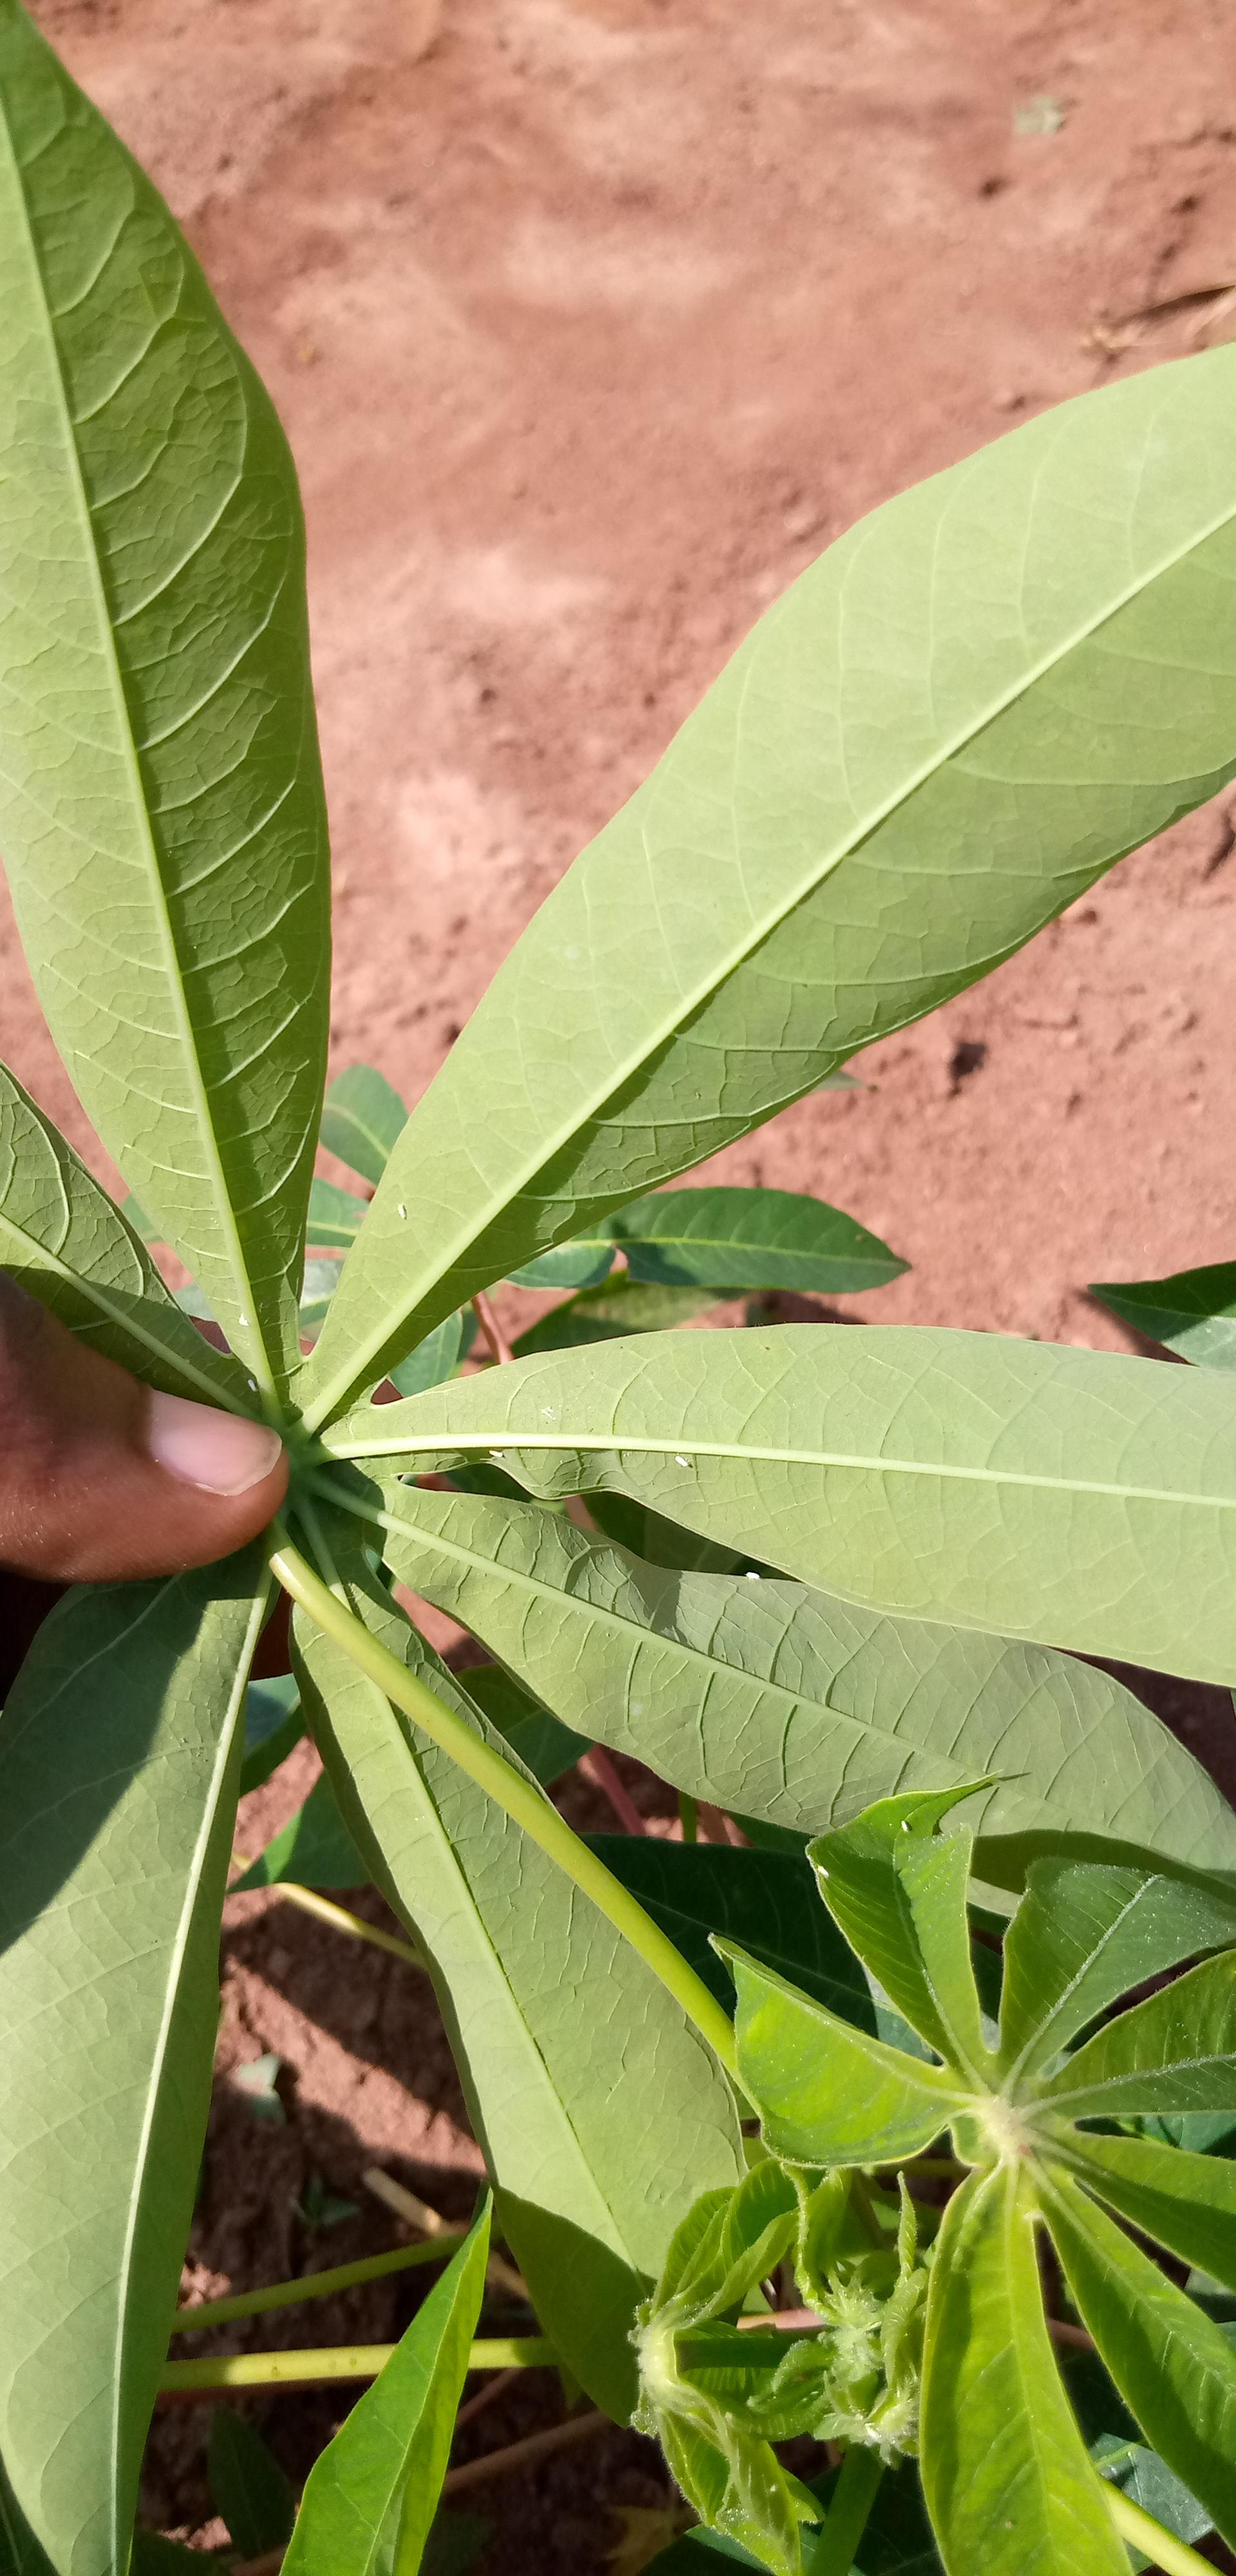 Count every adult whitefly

7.